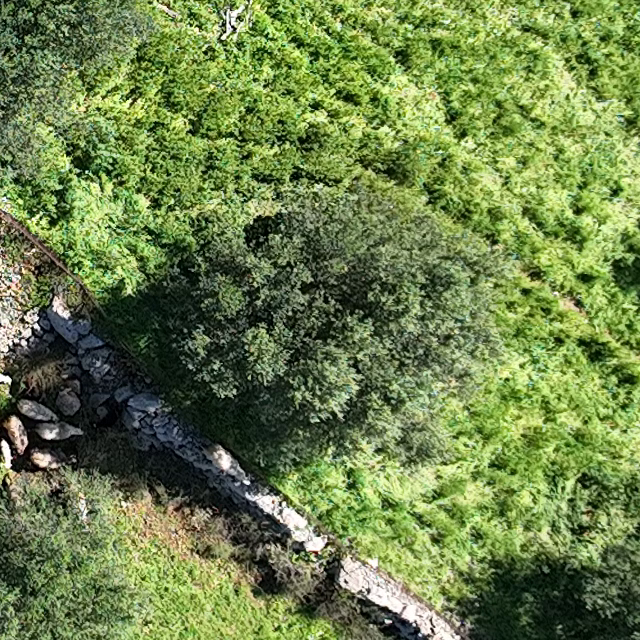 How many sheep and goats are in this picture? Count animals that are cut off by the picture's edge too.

6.